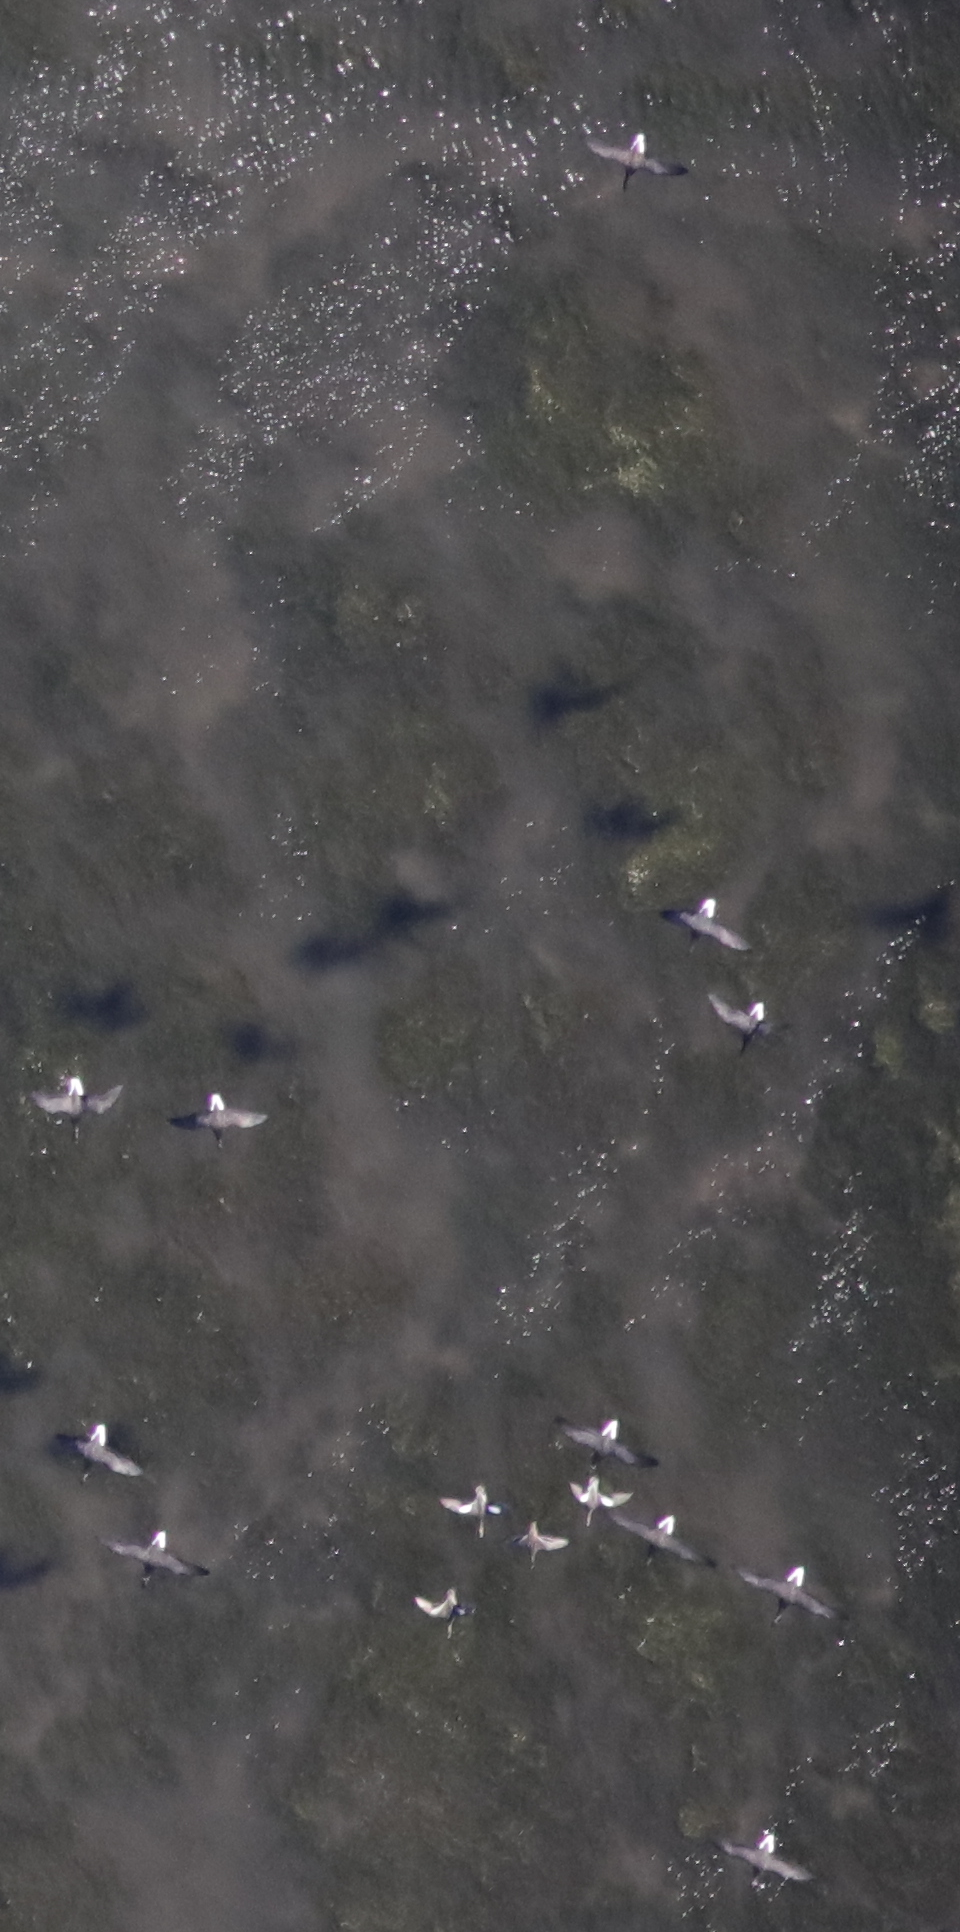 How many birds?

15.